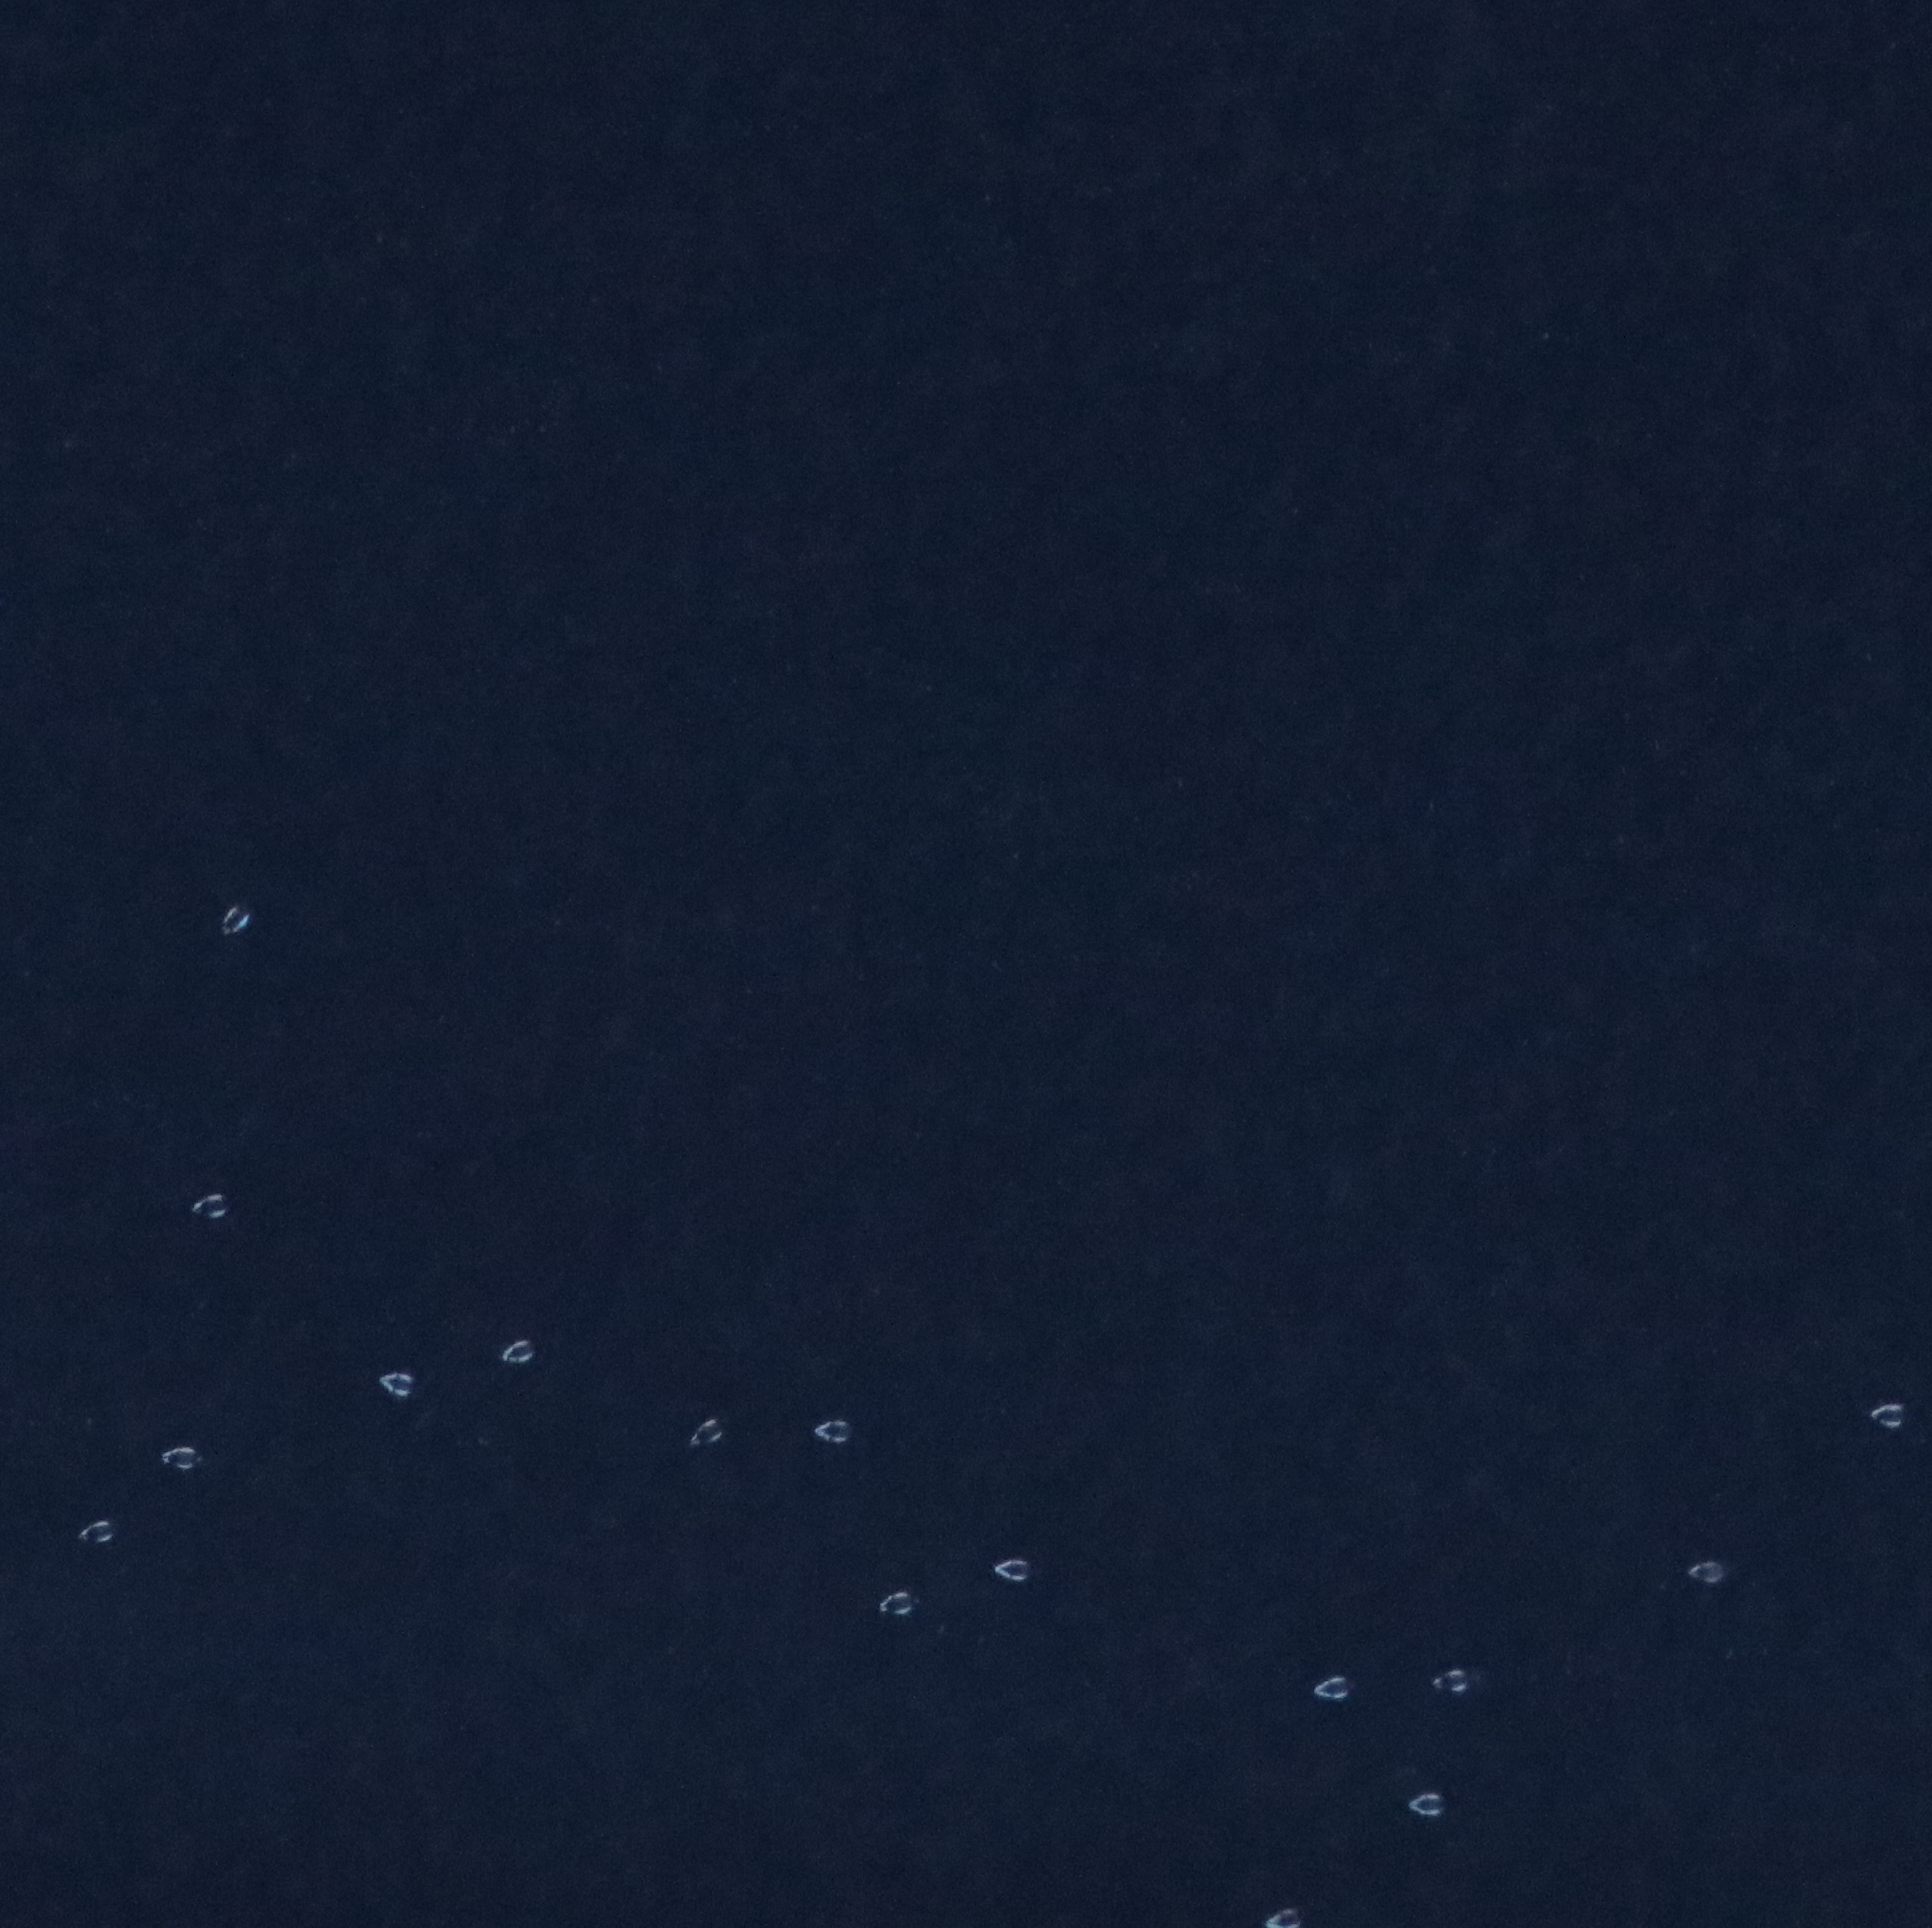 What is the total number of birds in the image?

16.